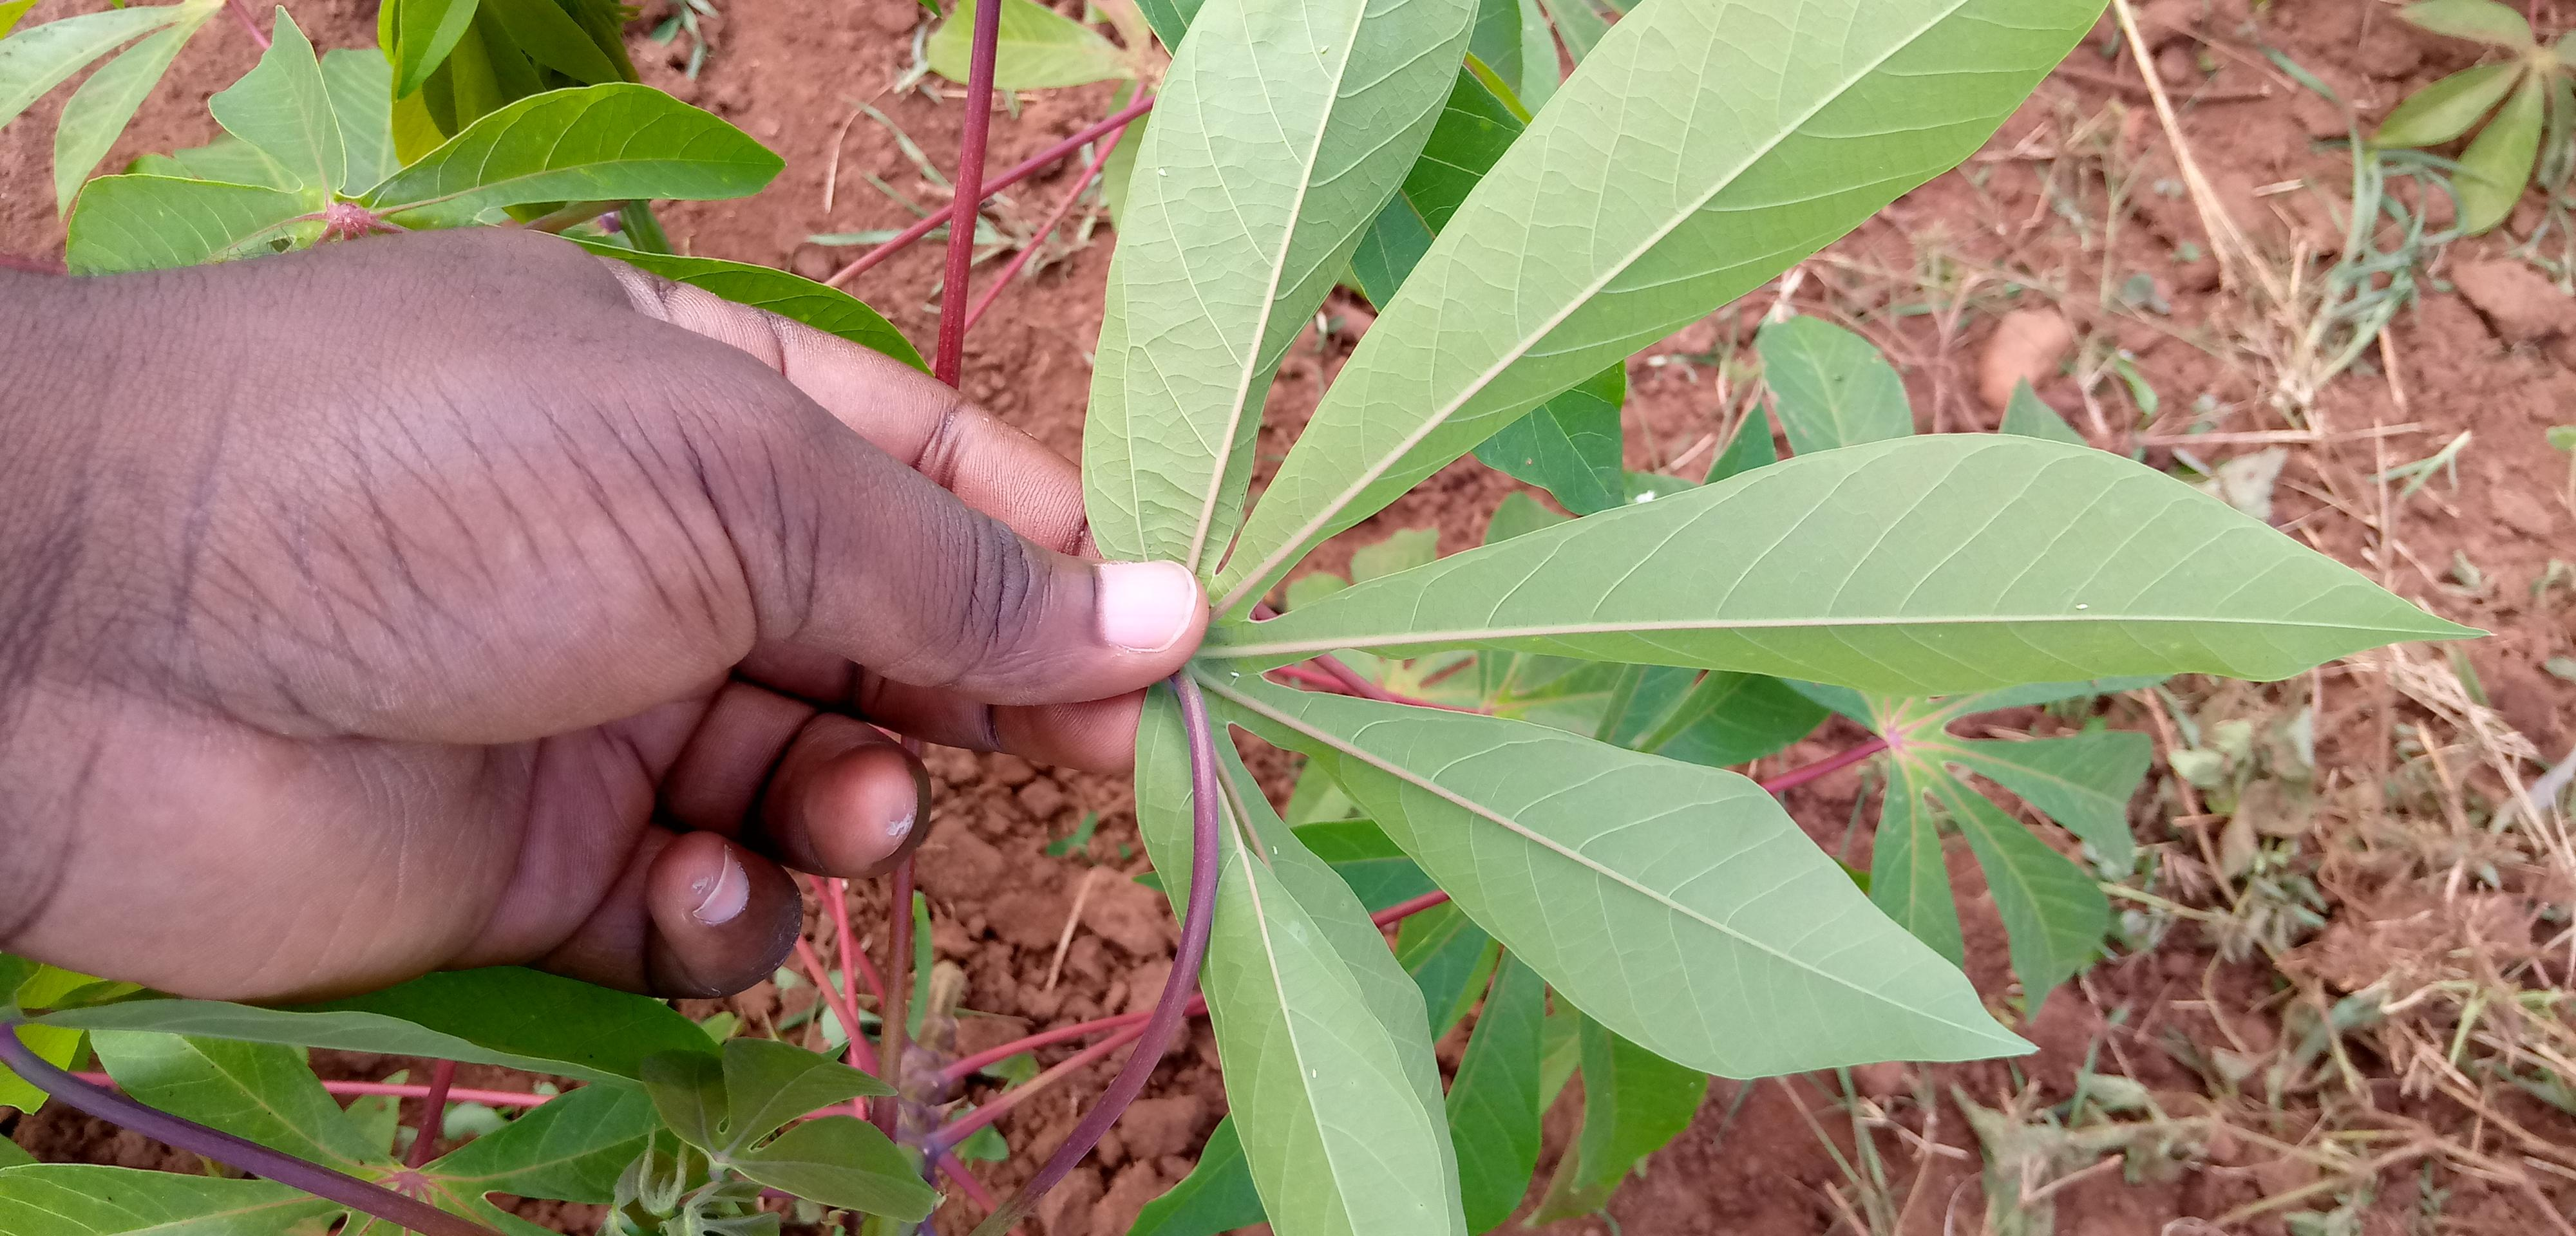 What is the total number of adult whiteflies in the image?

4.